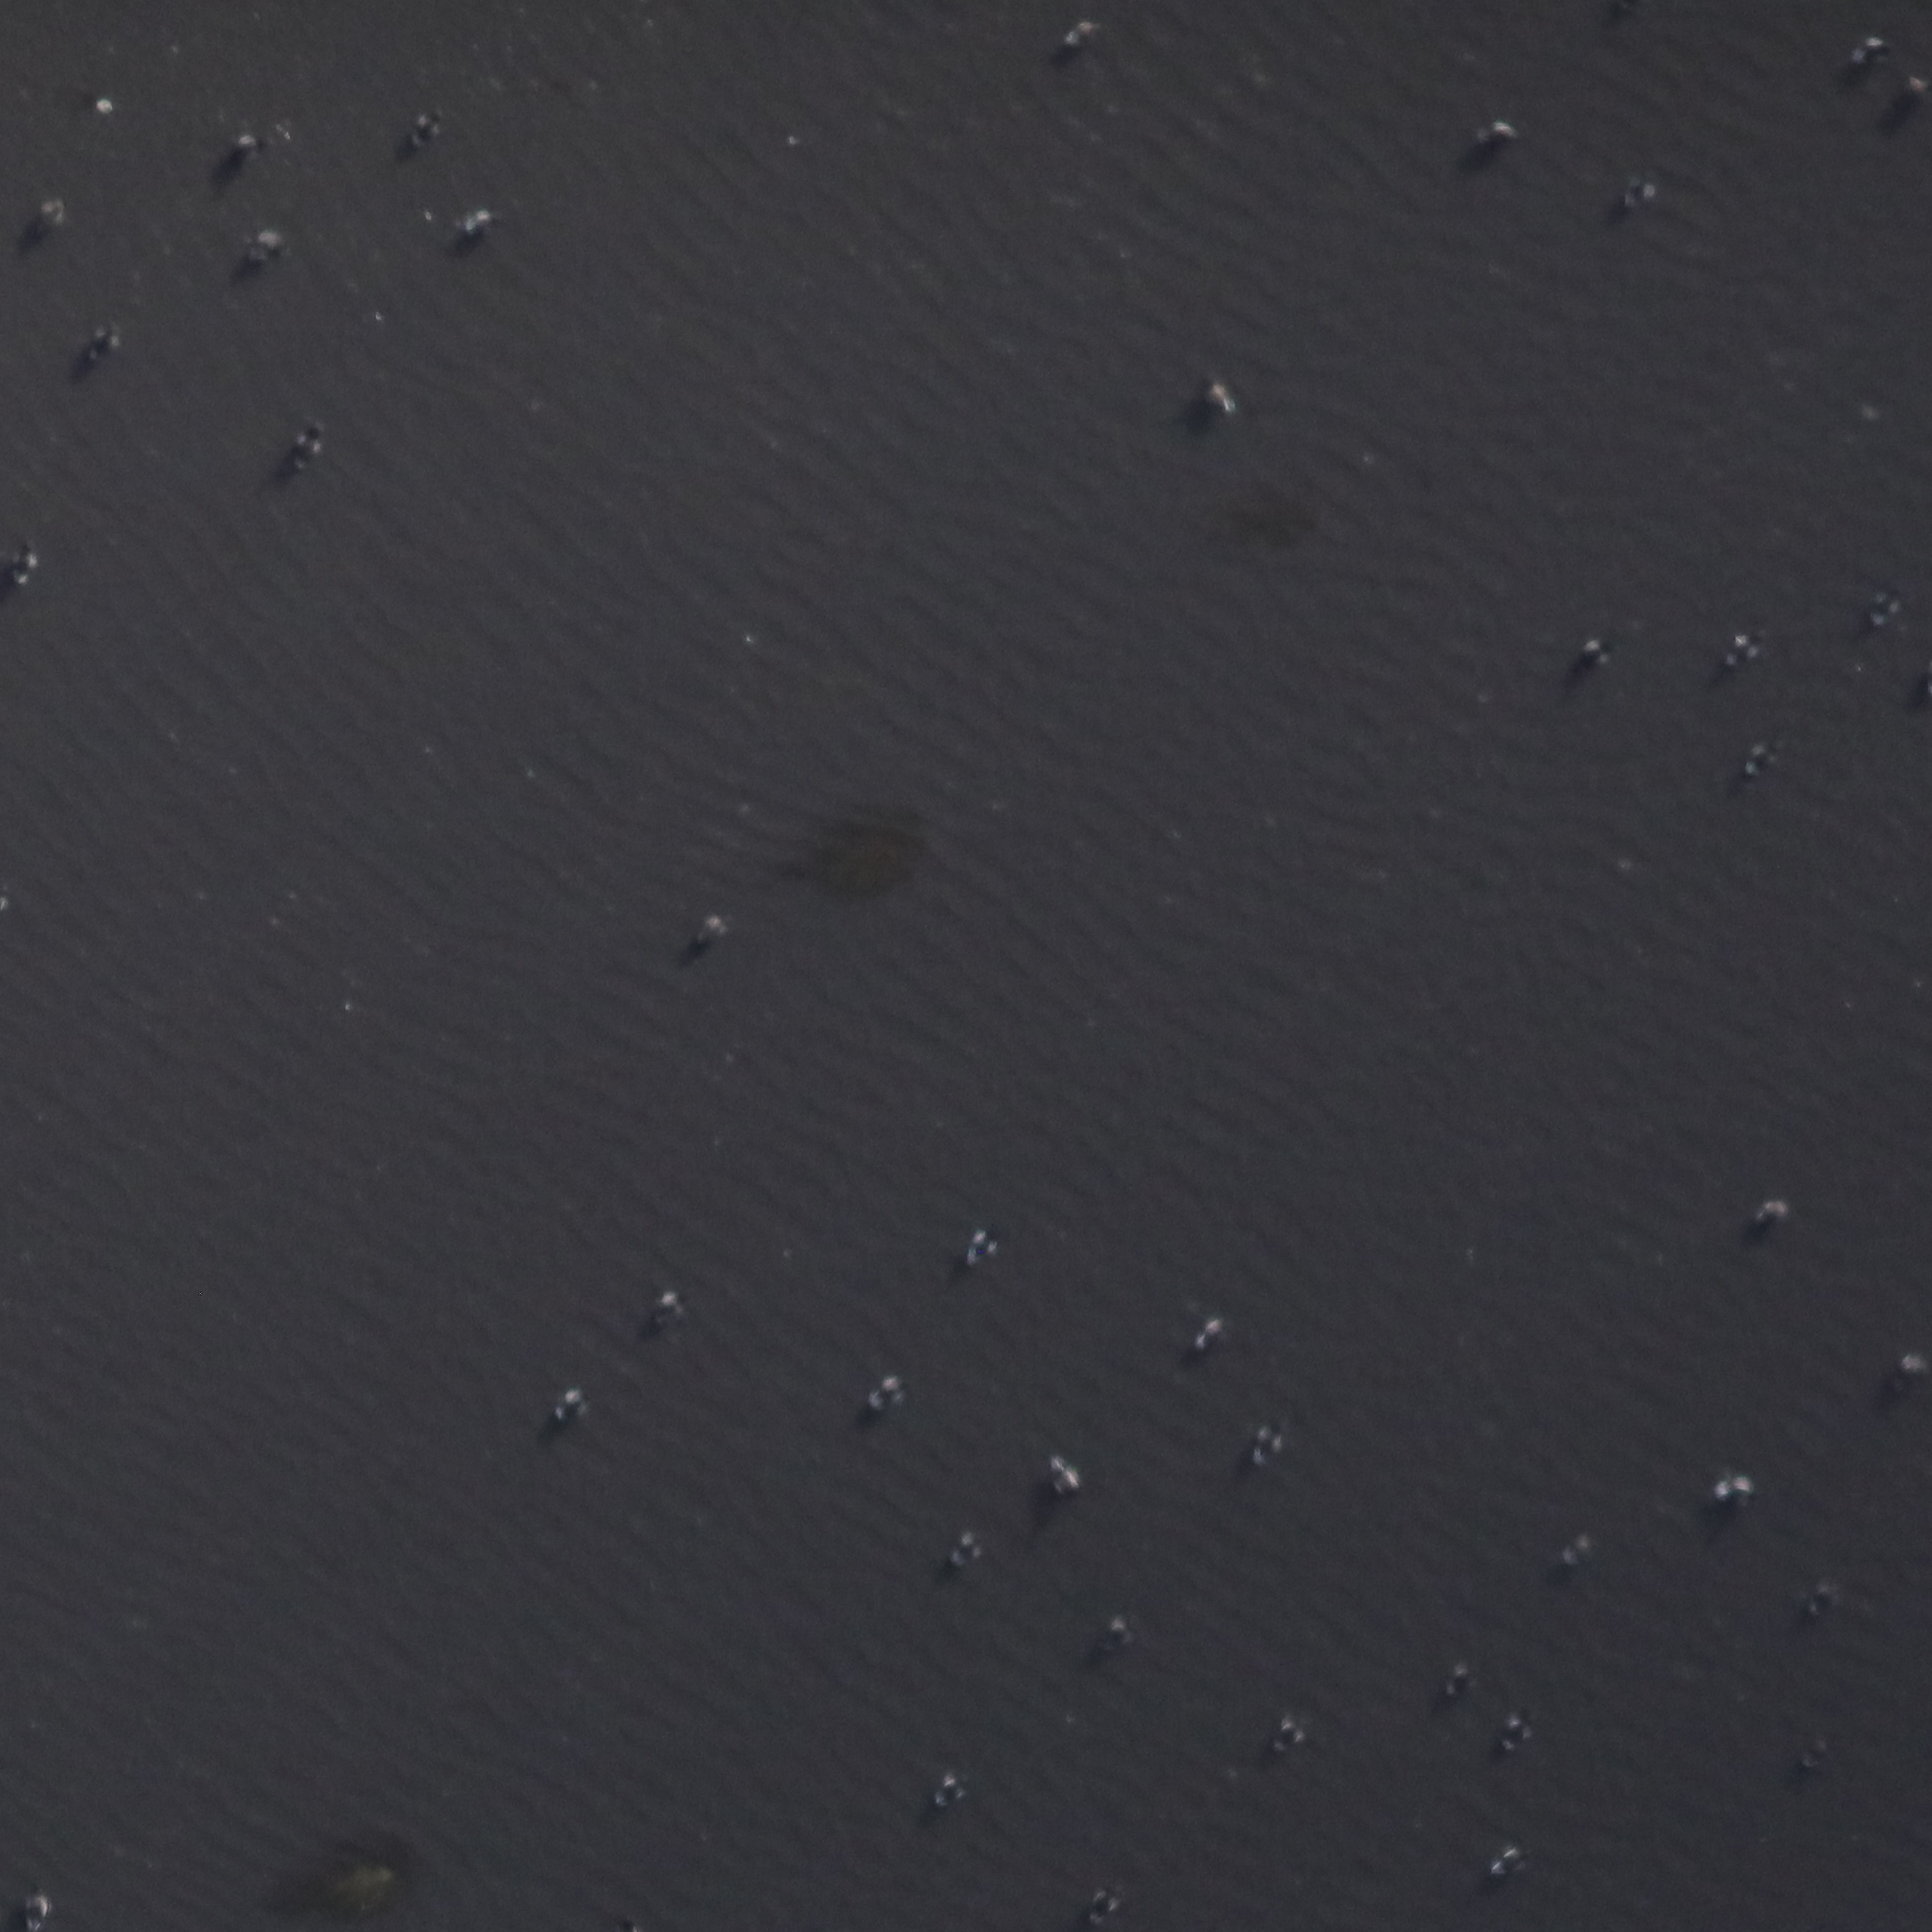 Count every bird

41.